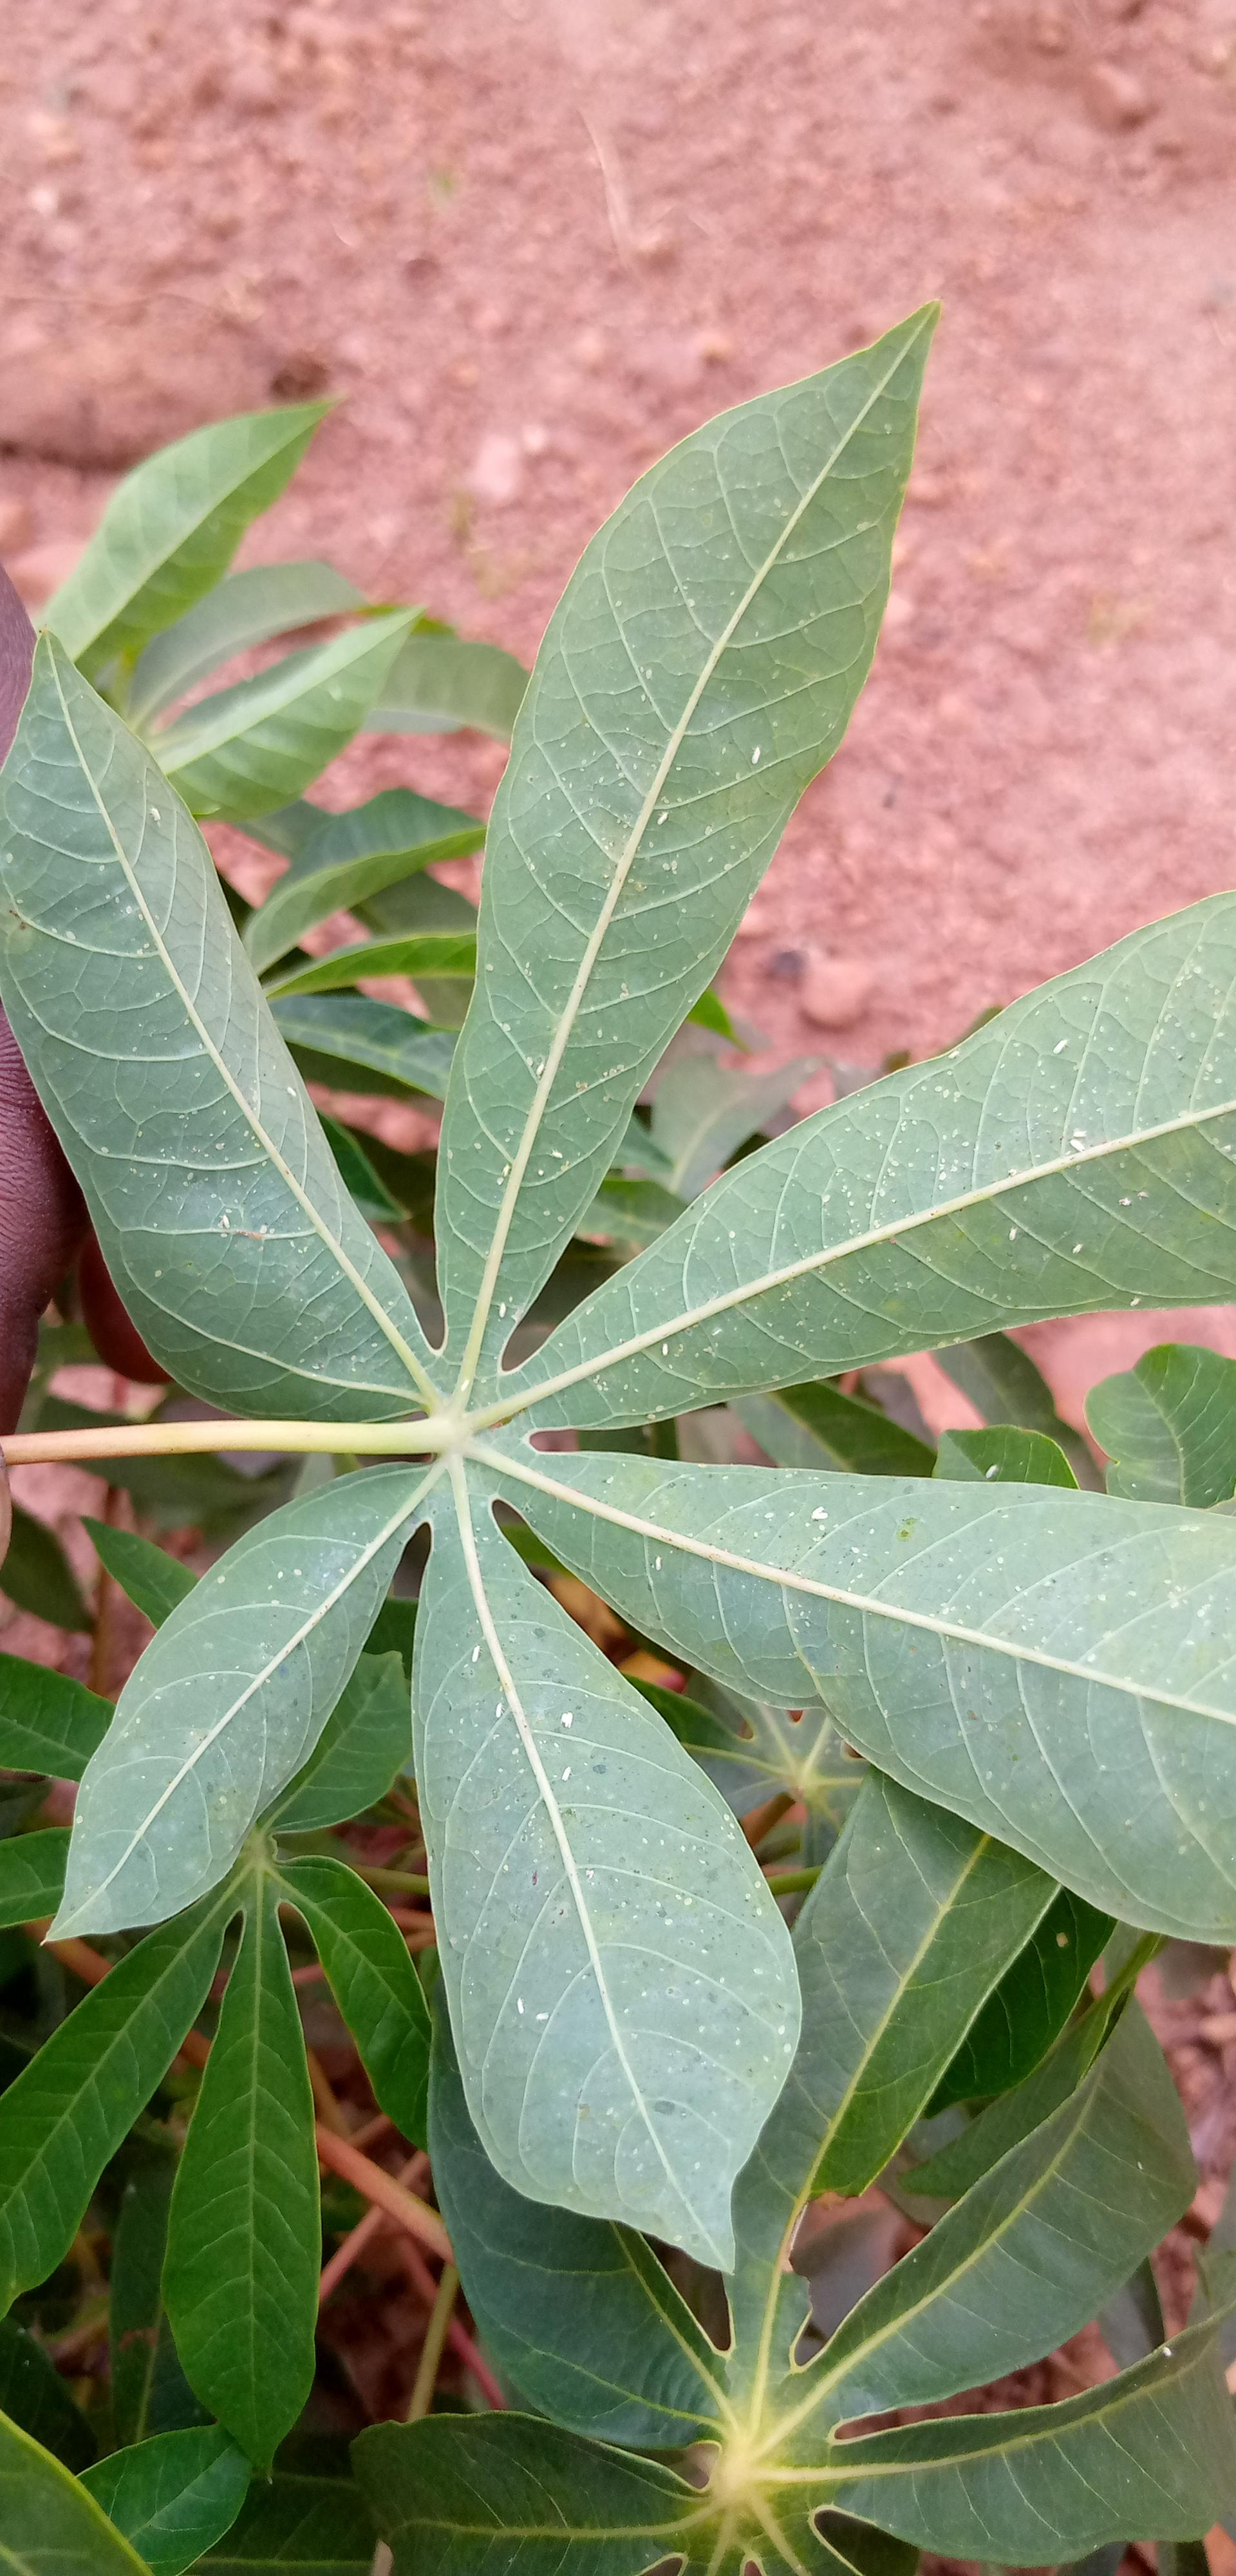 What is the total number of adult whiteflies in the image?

30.